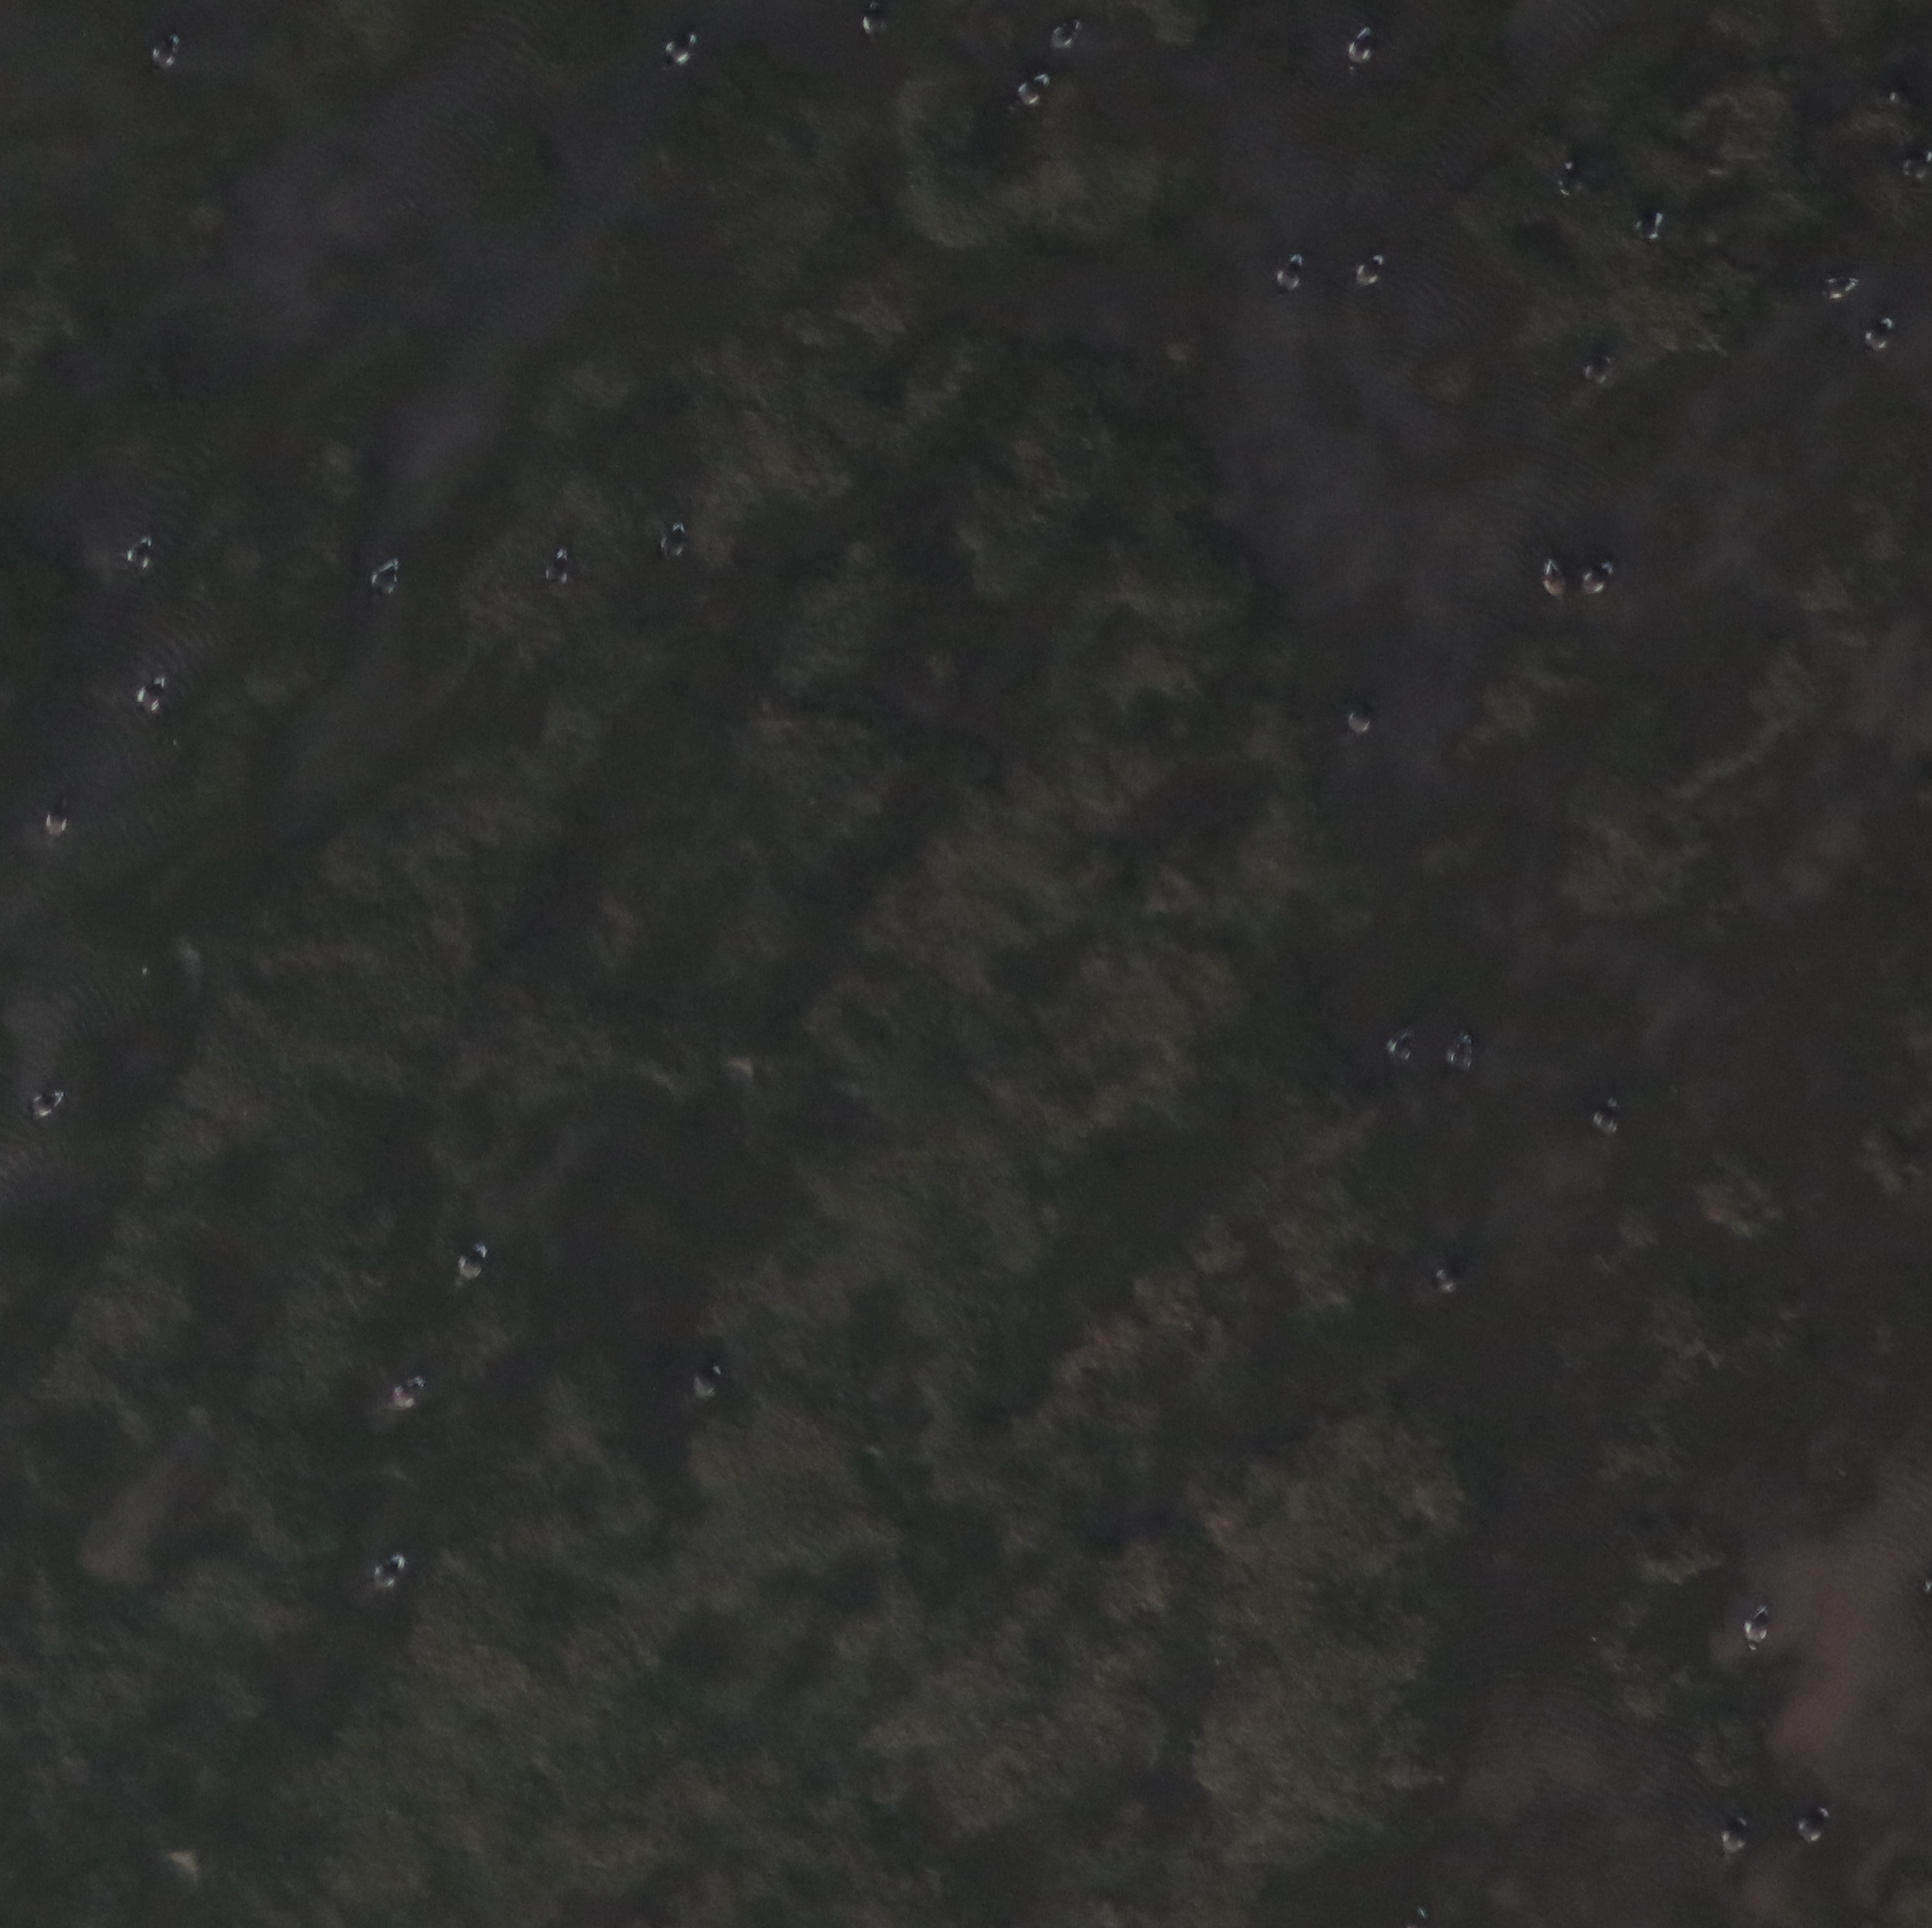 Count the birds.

34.